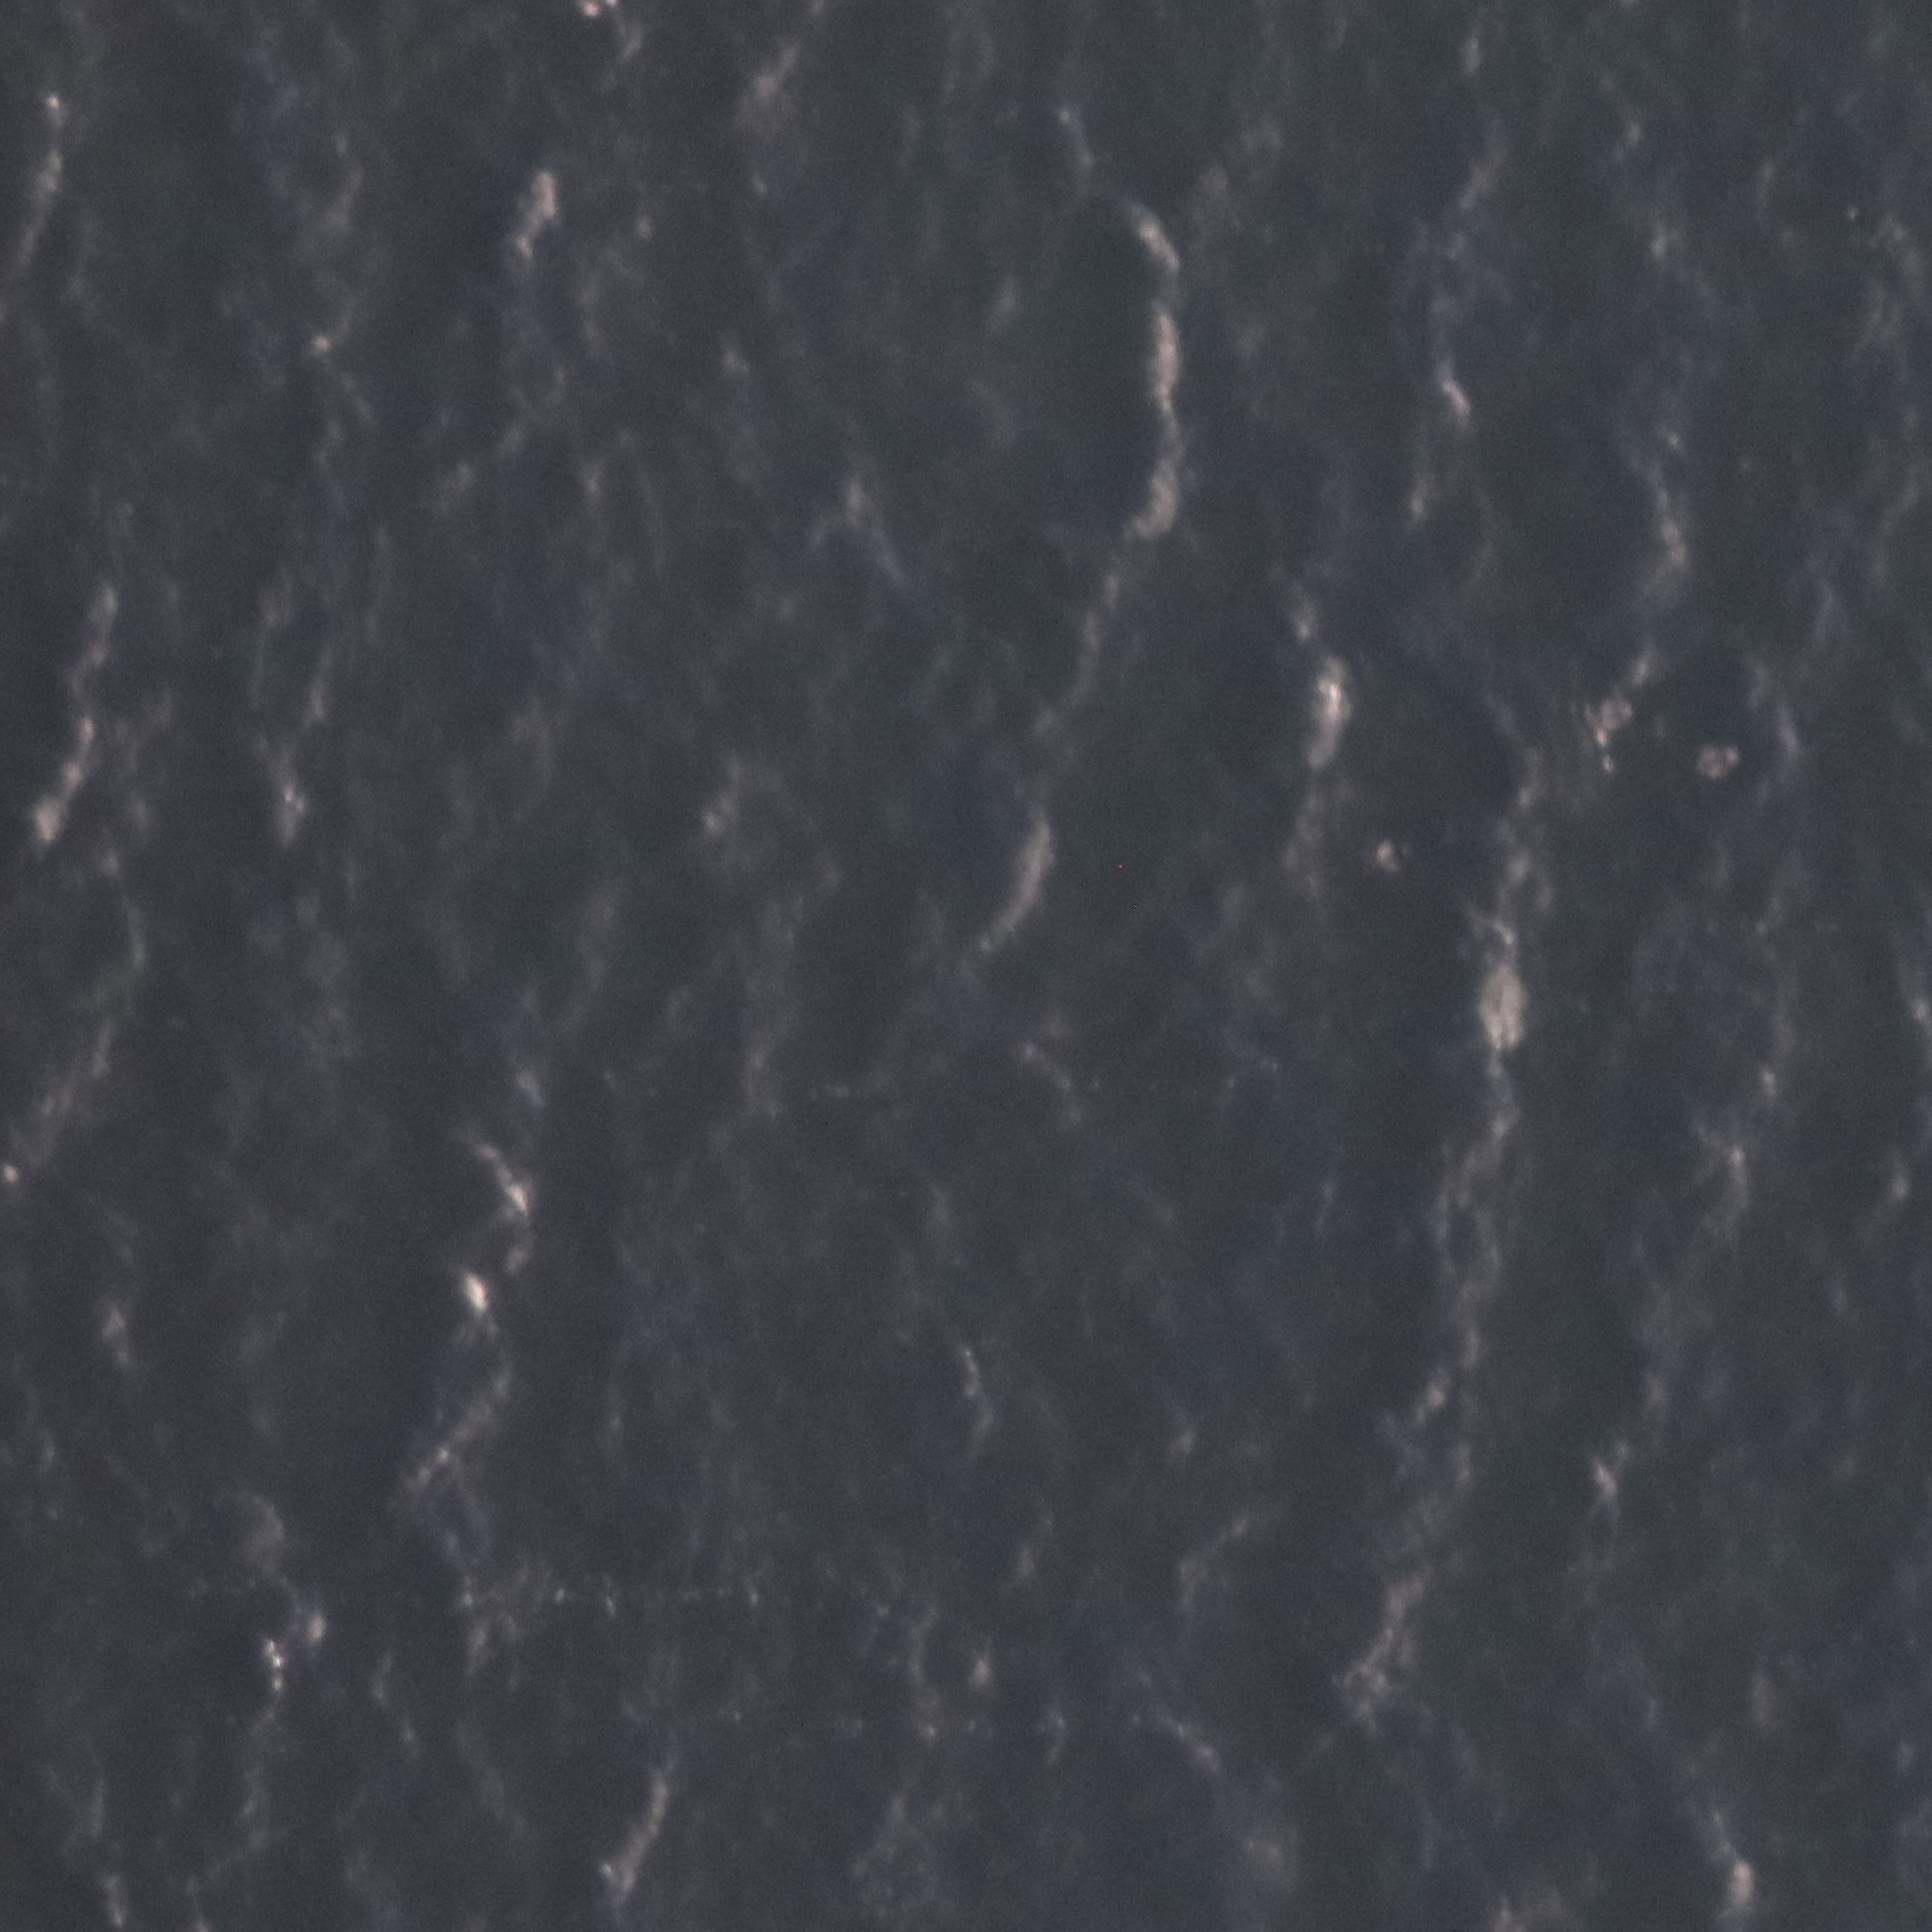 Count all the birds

2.